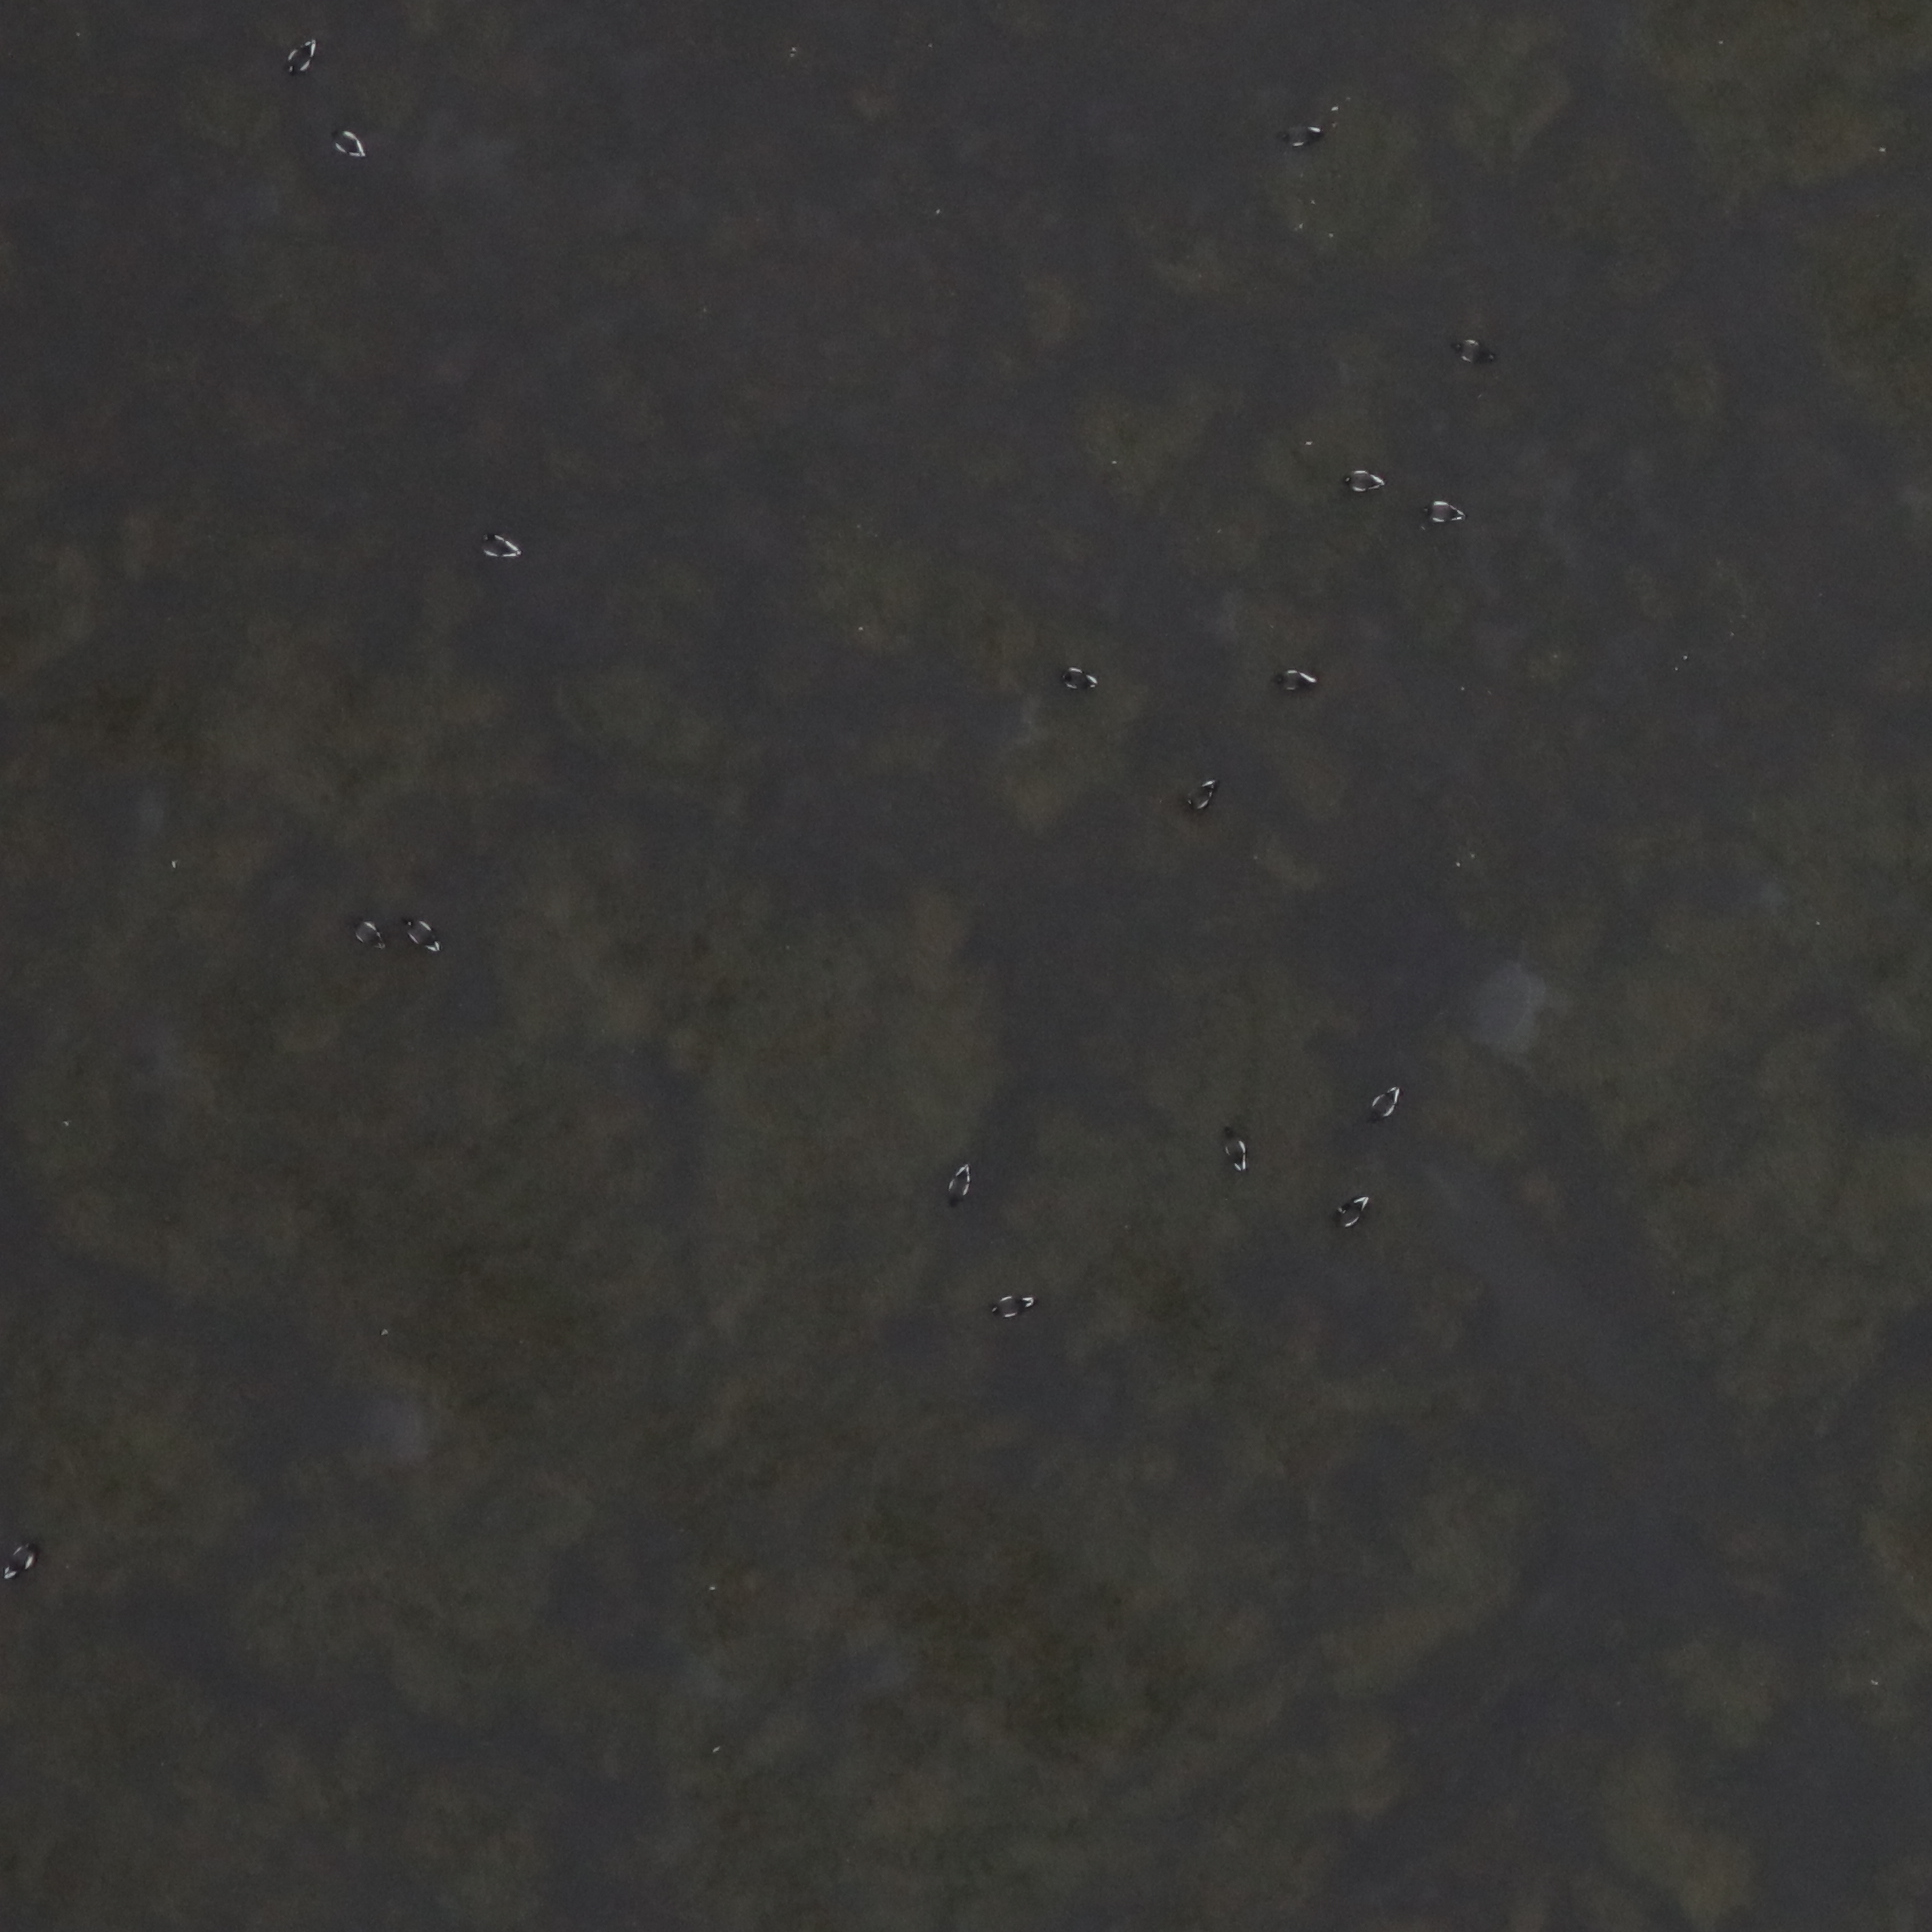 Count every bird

18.